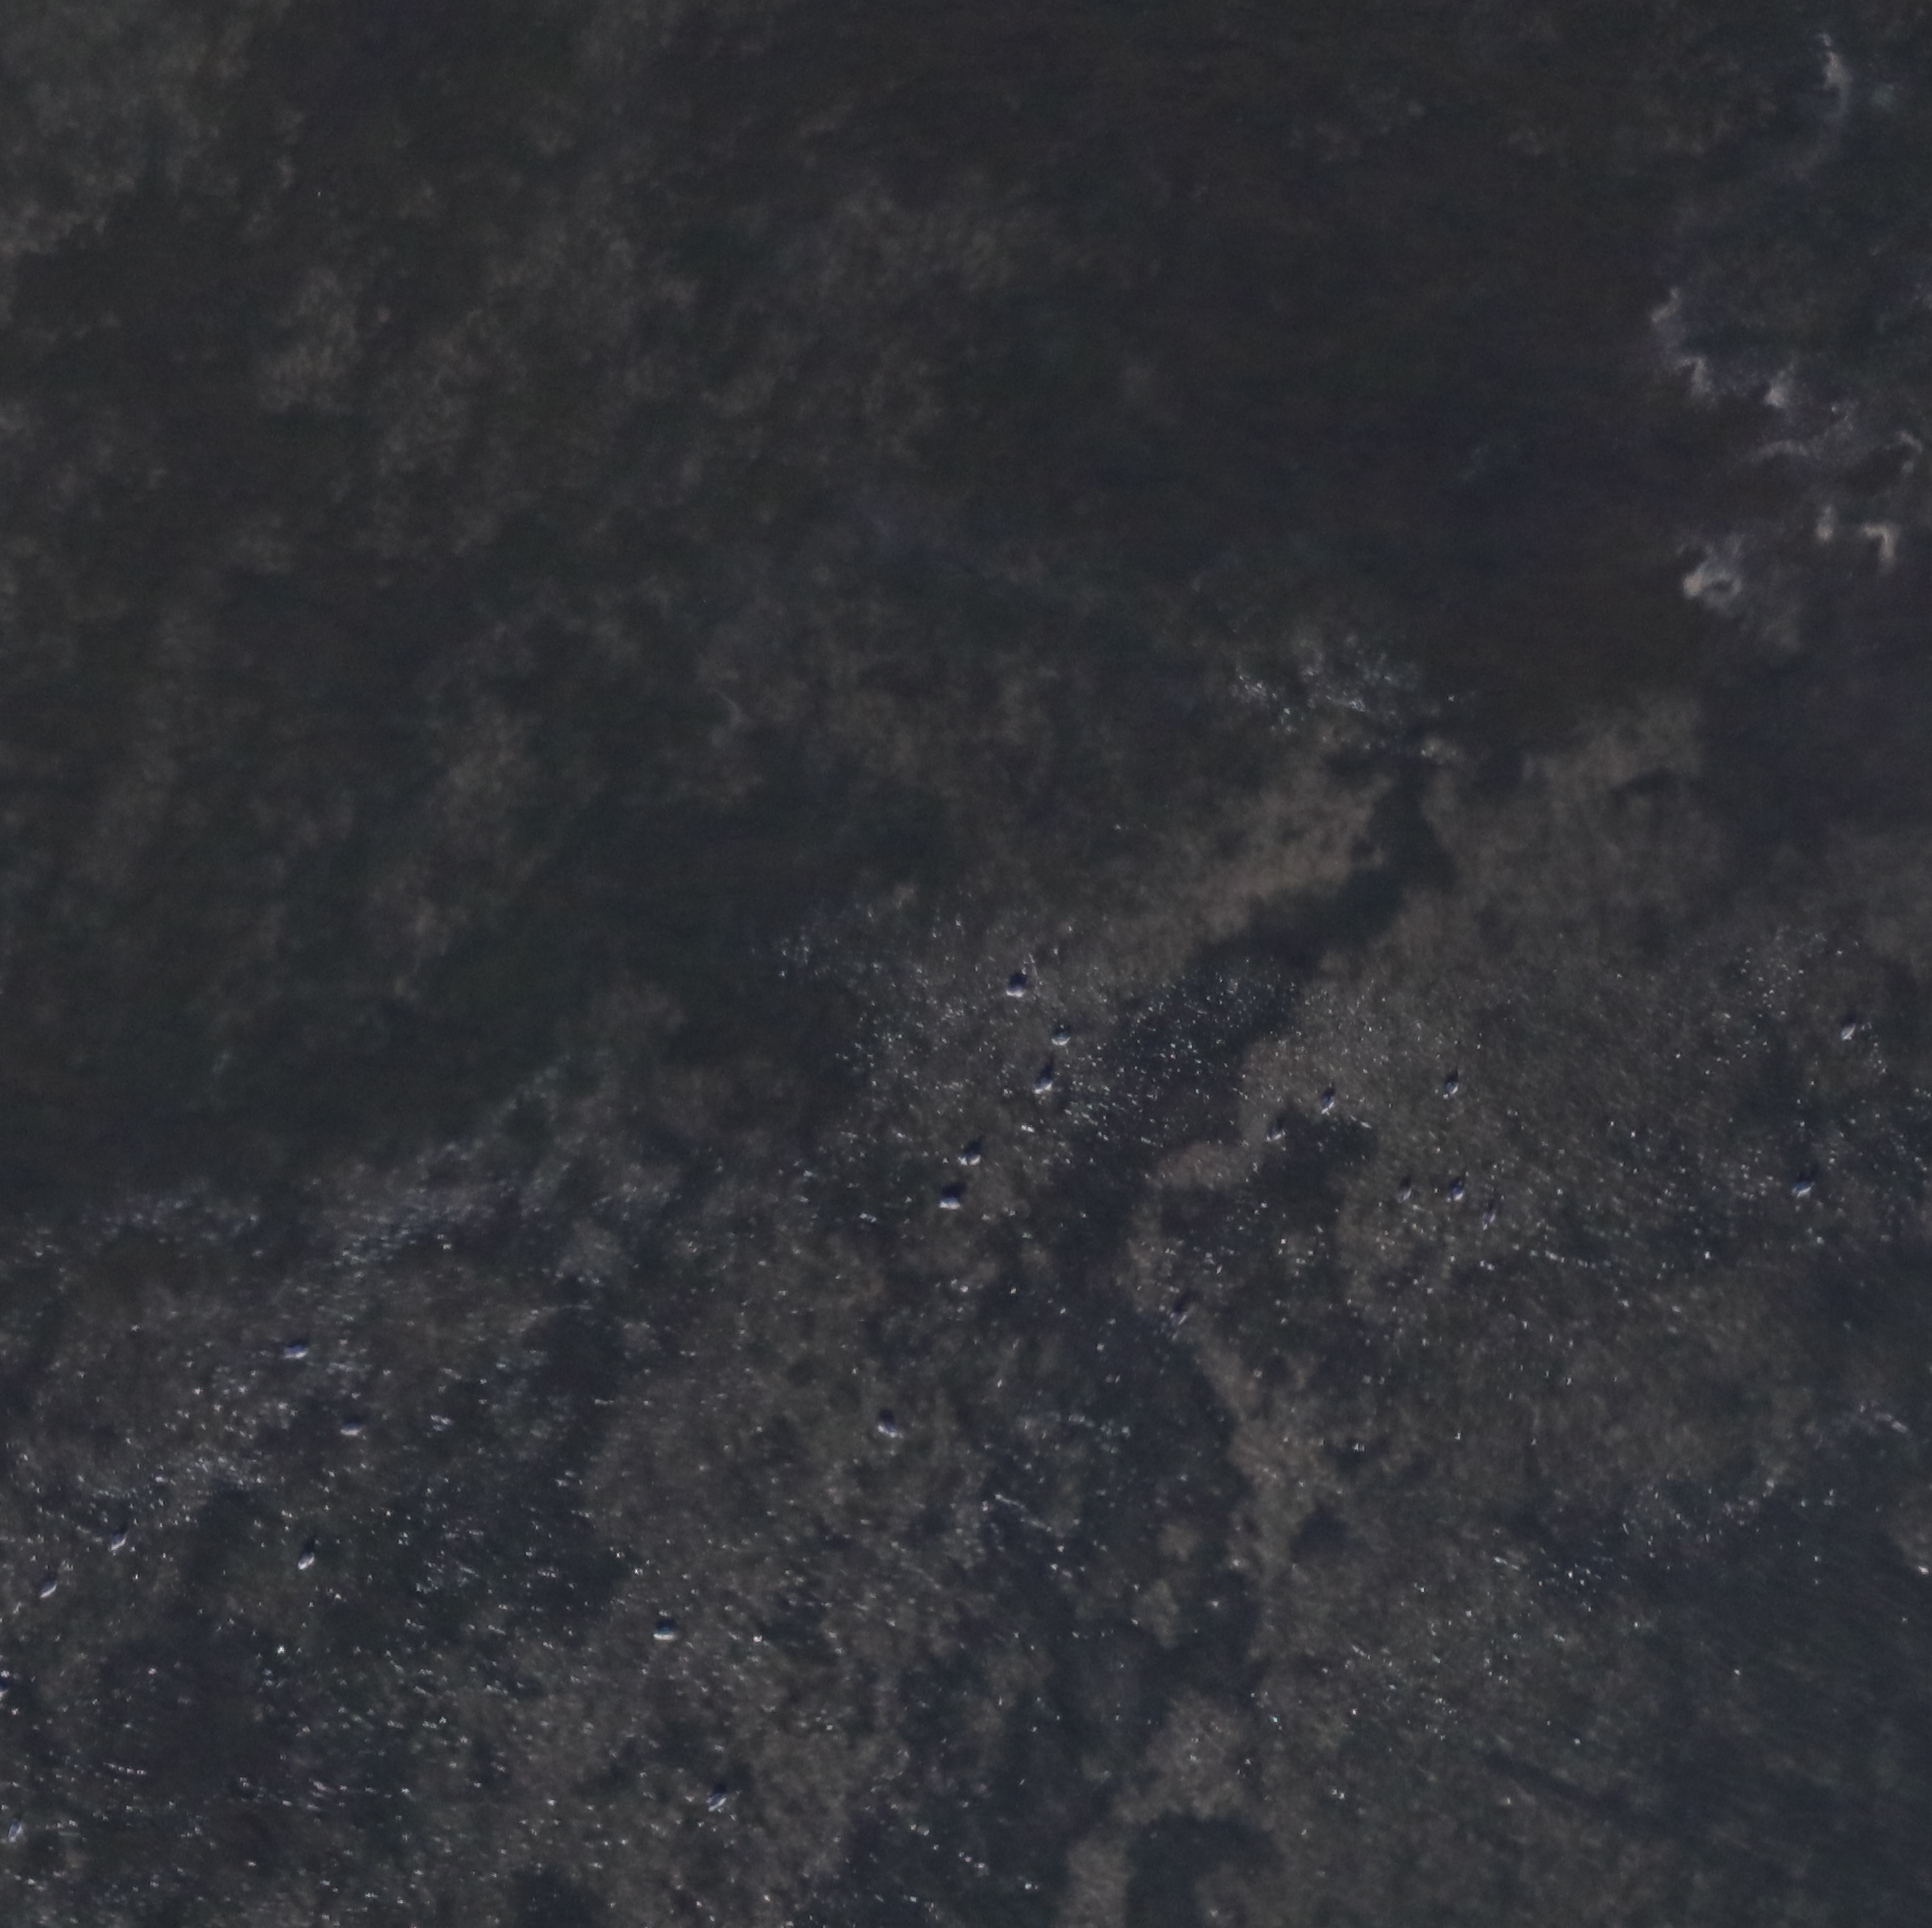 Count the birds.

23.